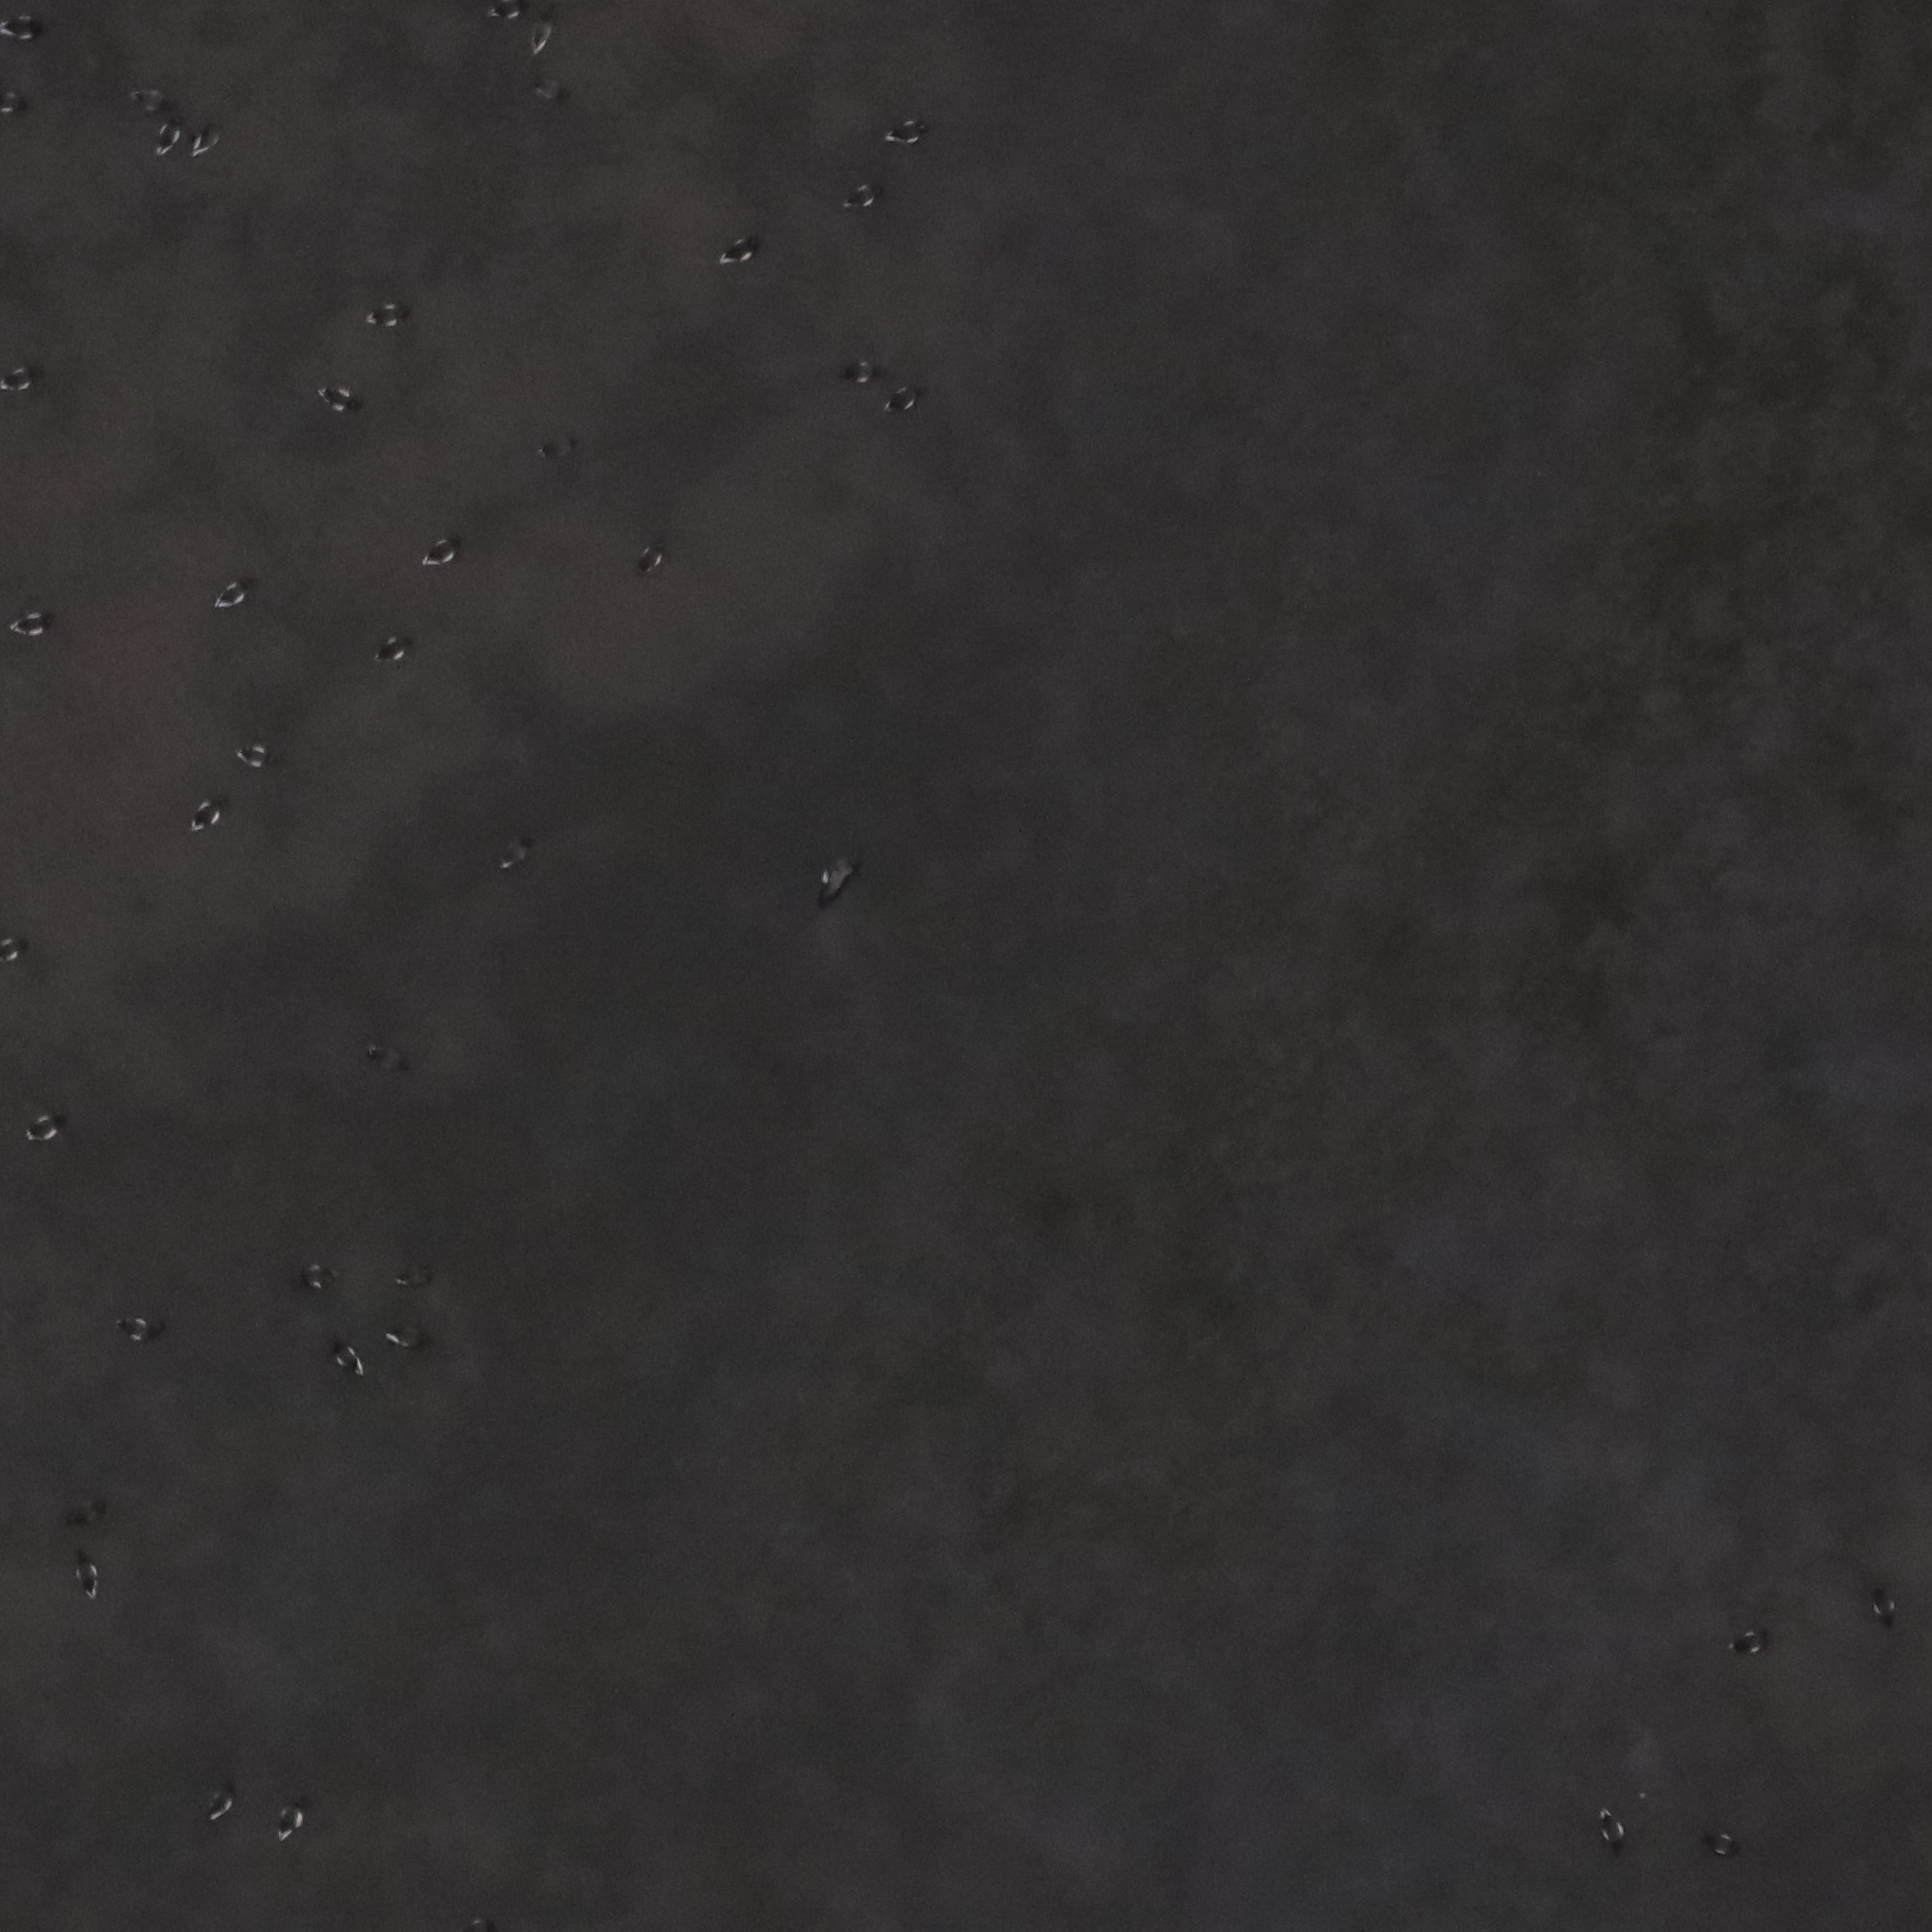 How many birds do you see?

42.